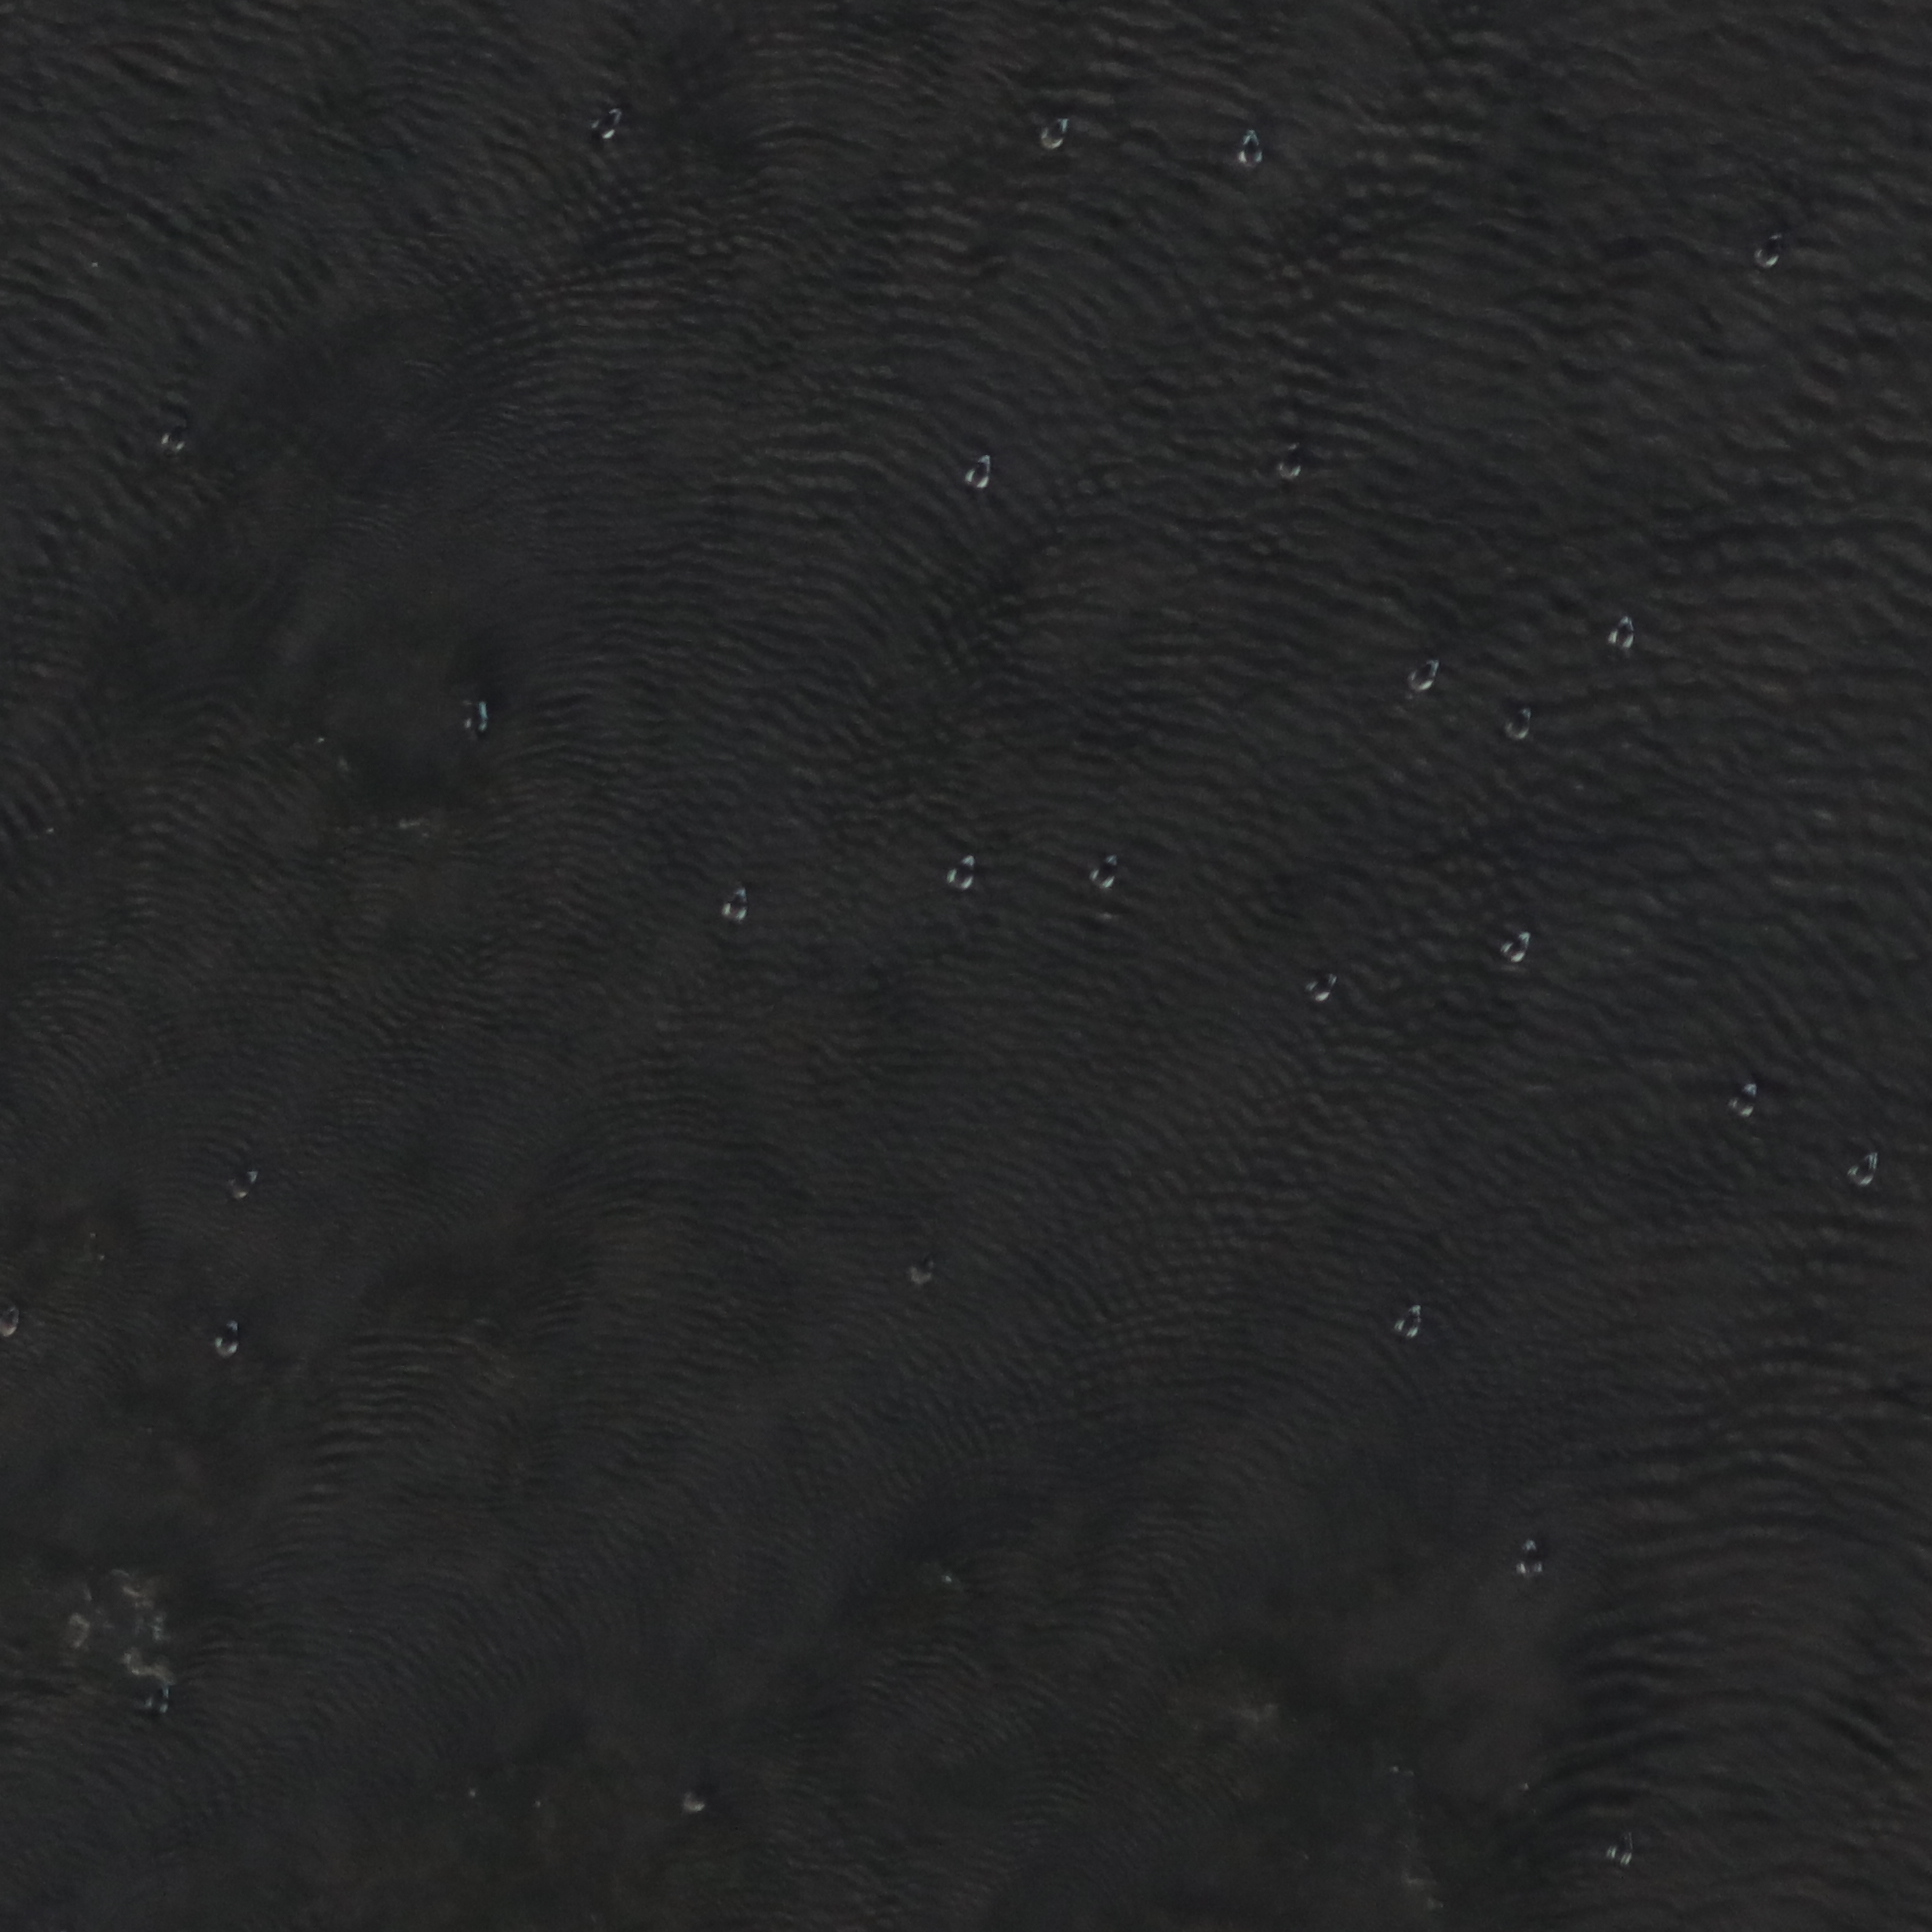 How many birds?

26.